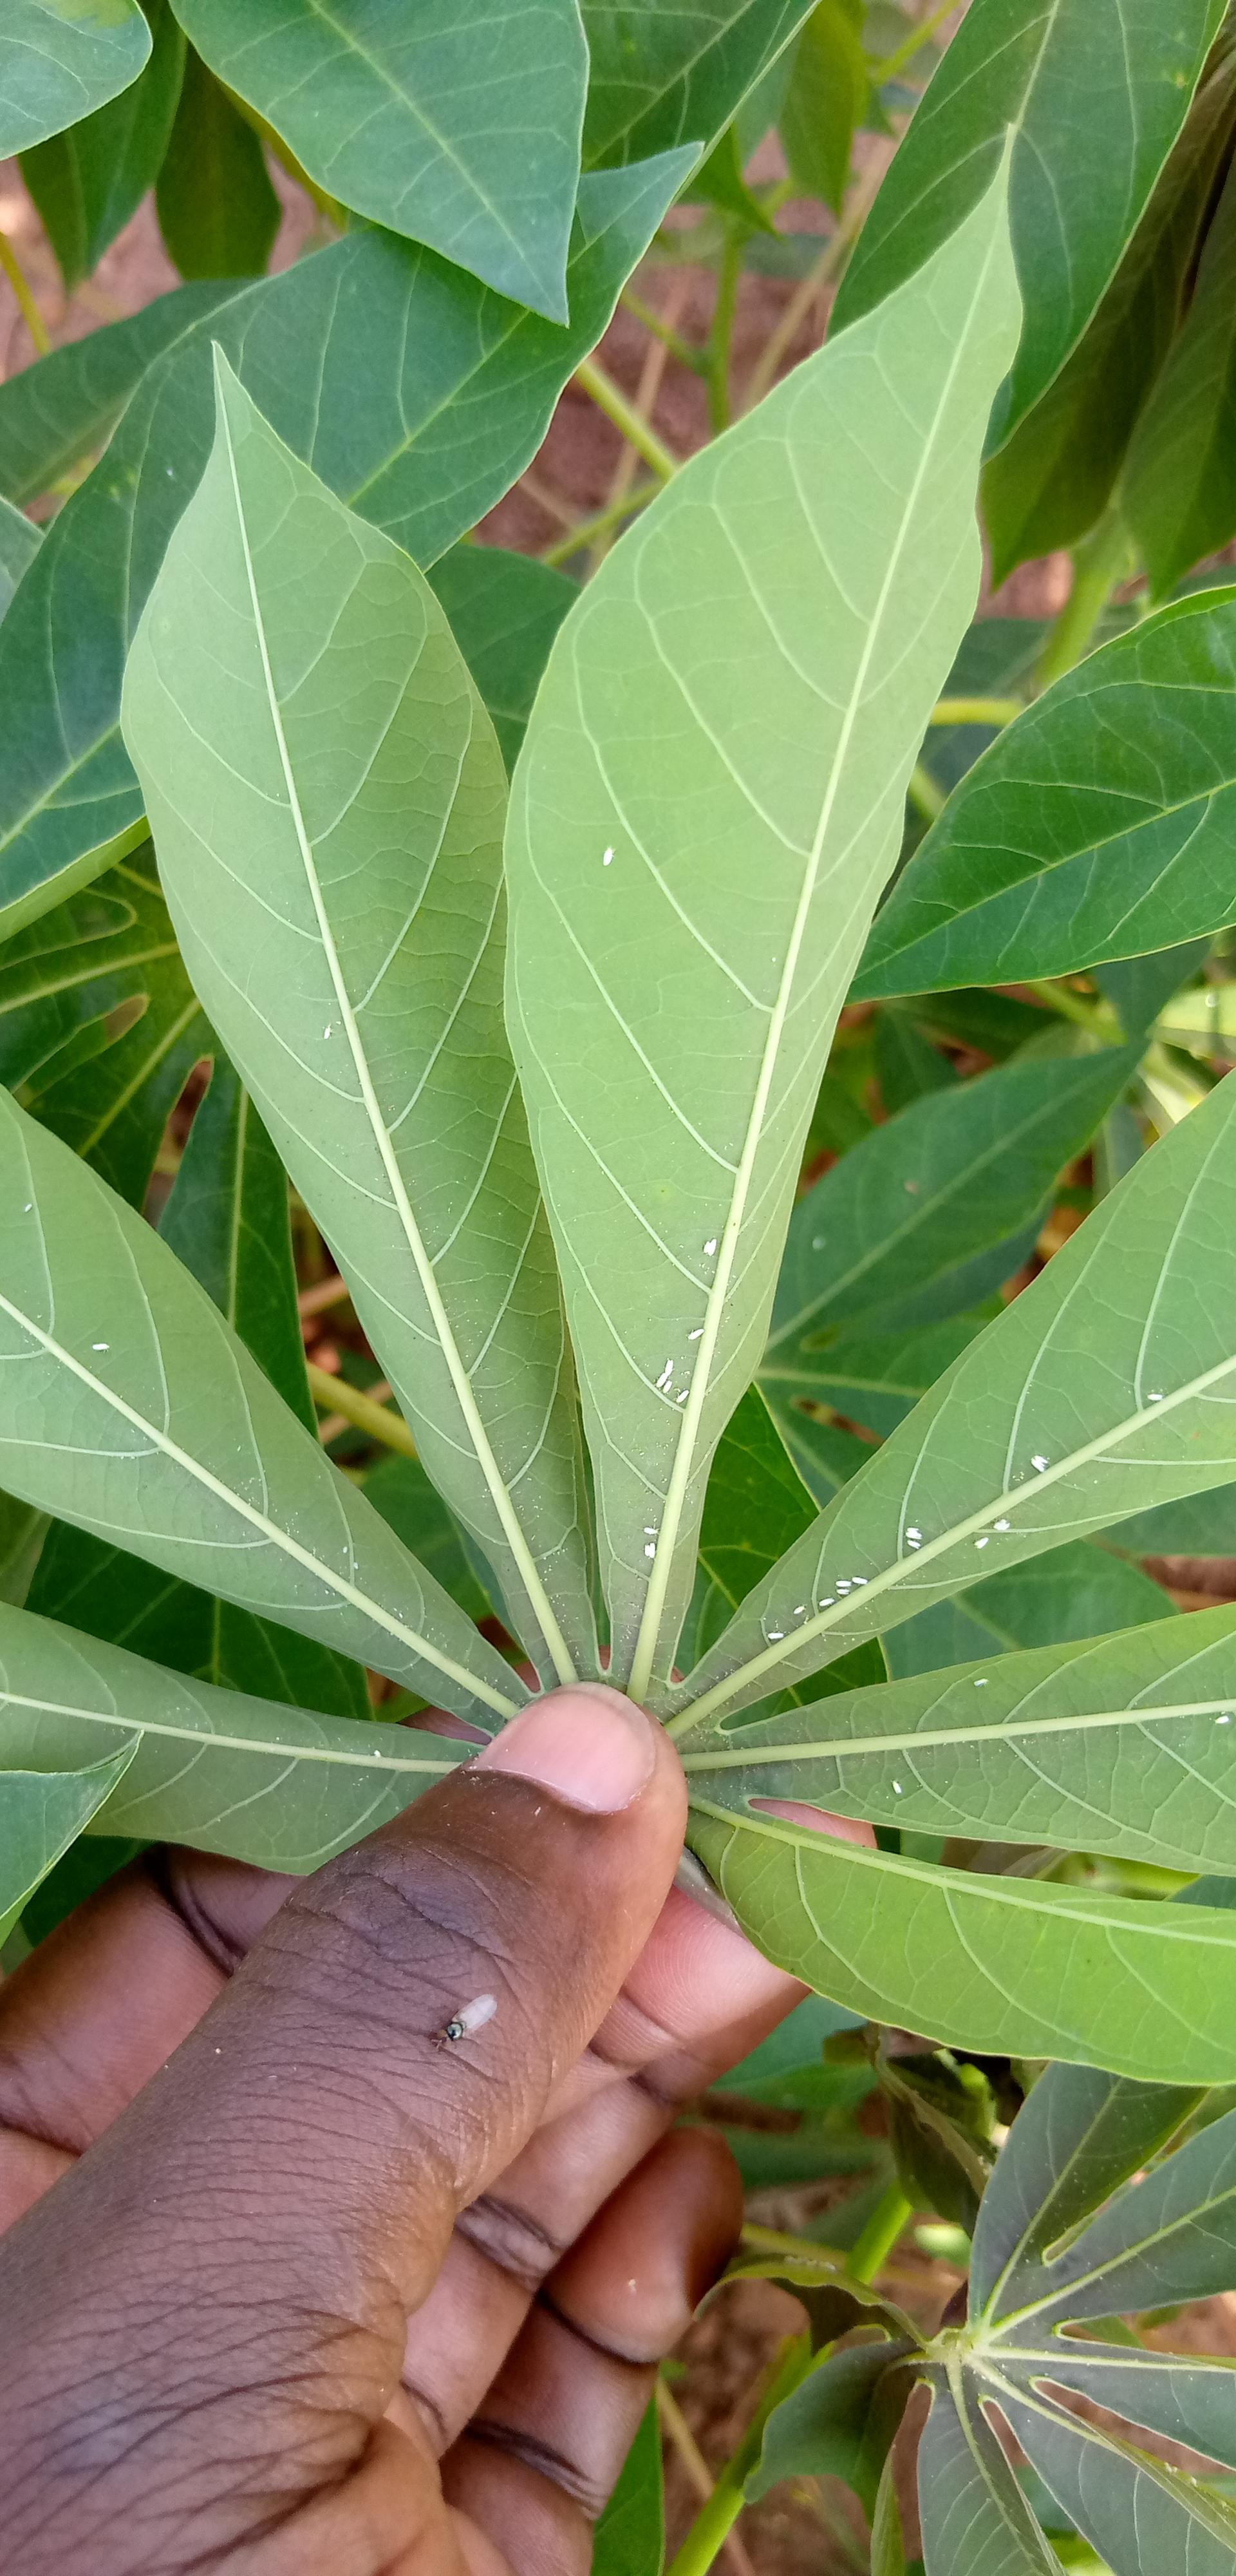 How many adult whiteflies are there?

31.